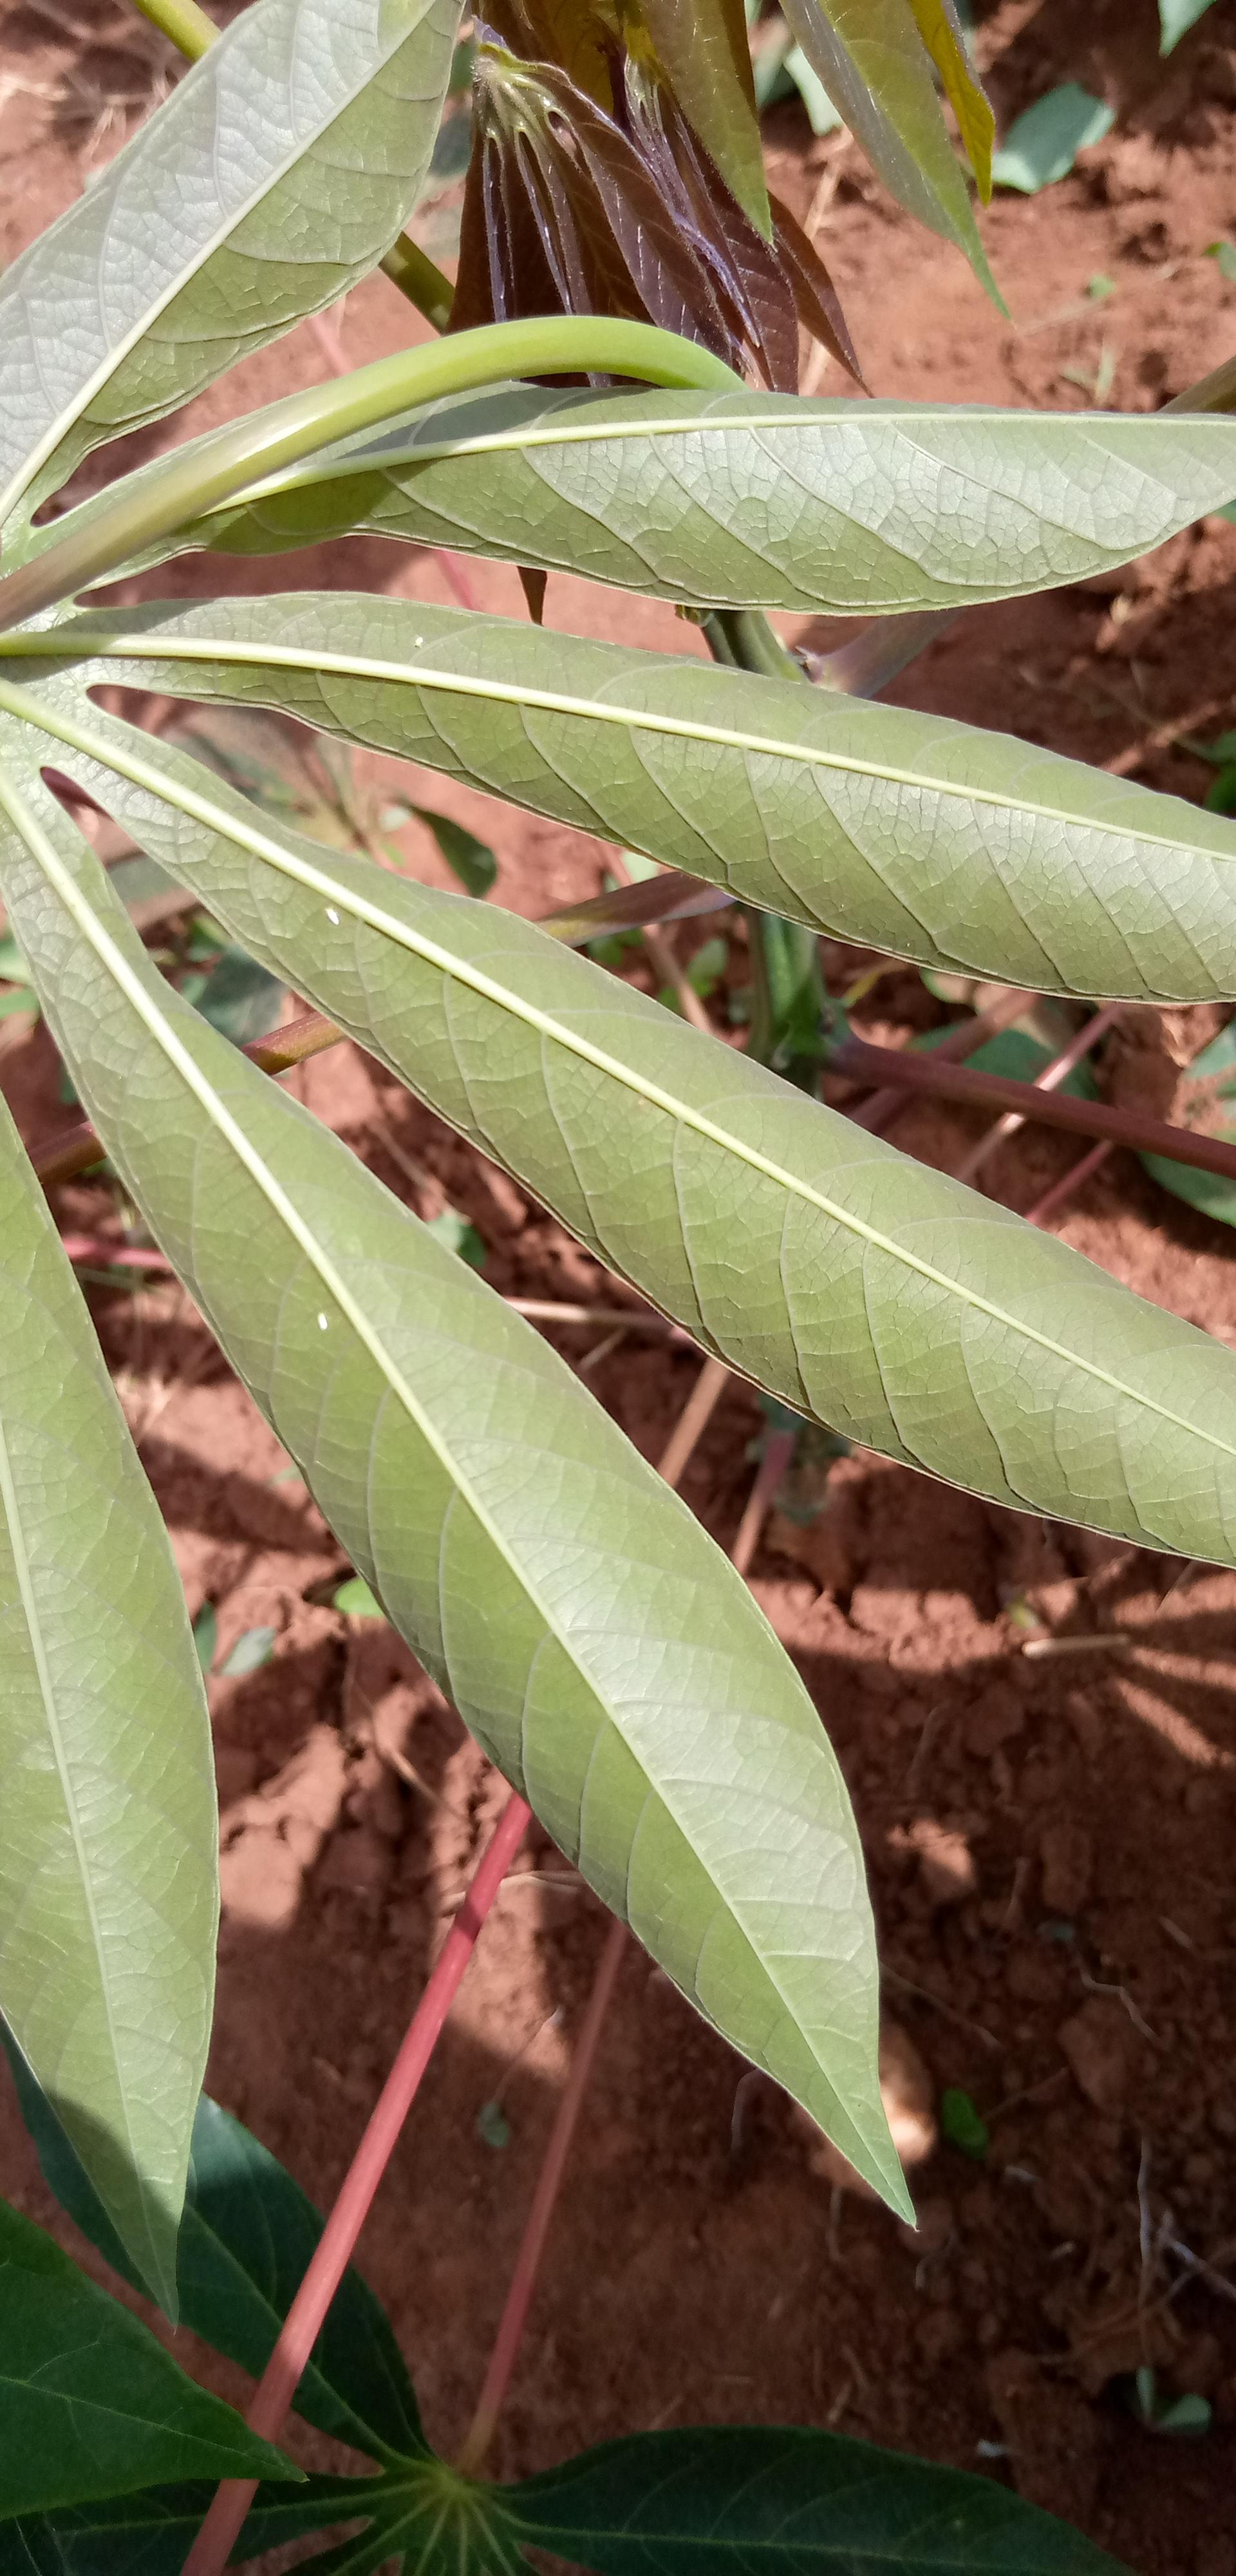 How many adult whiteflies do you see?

3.